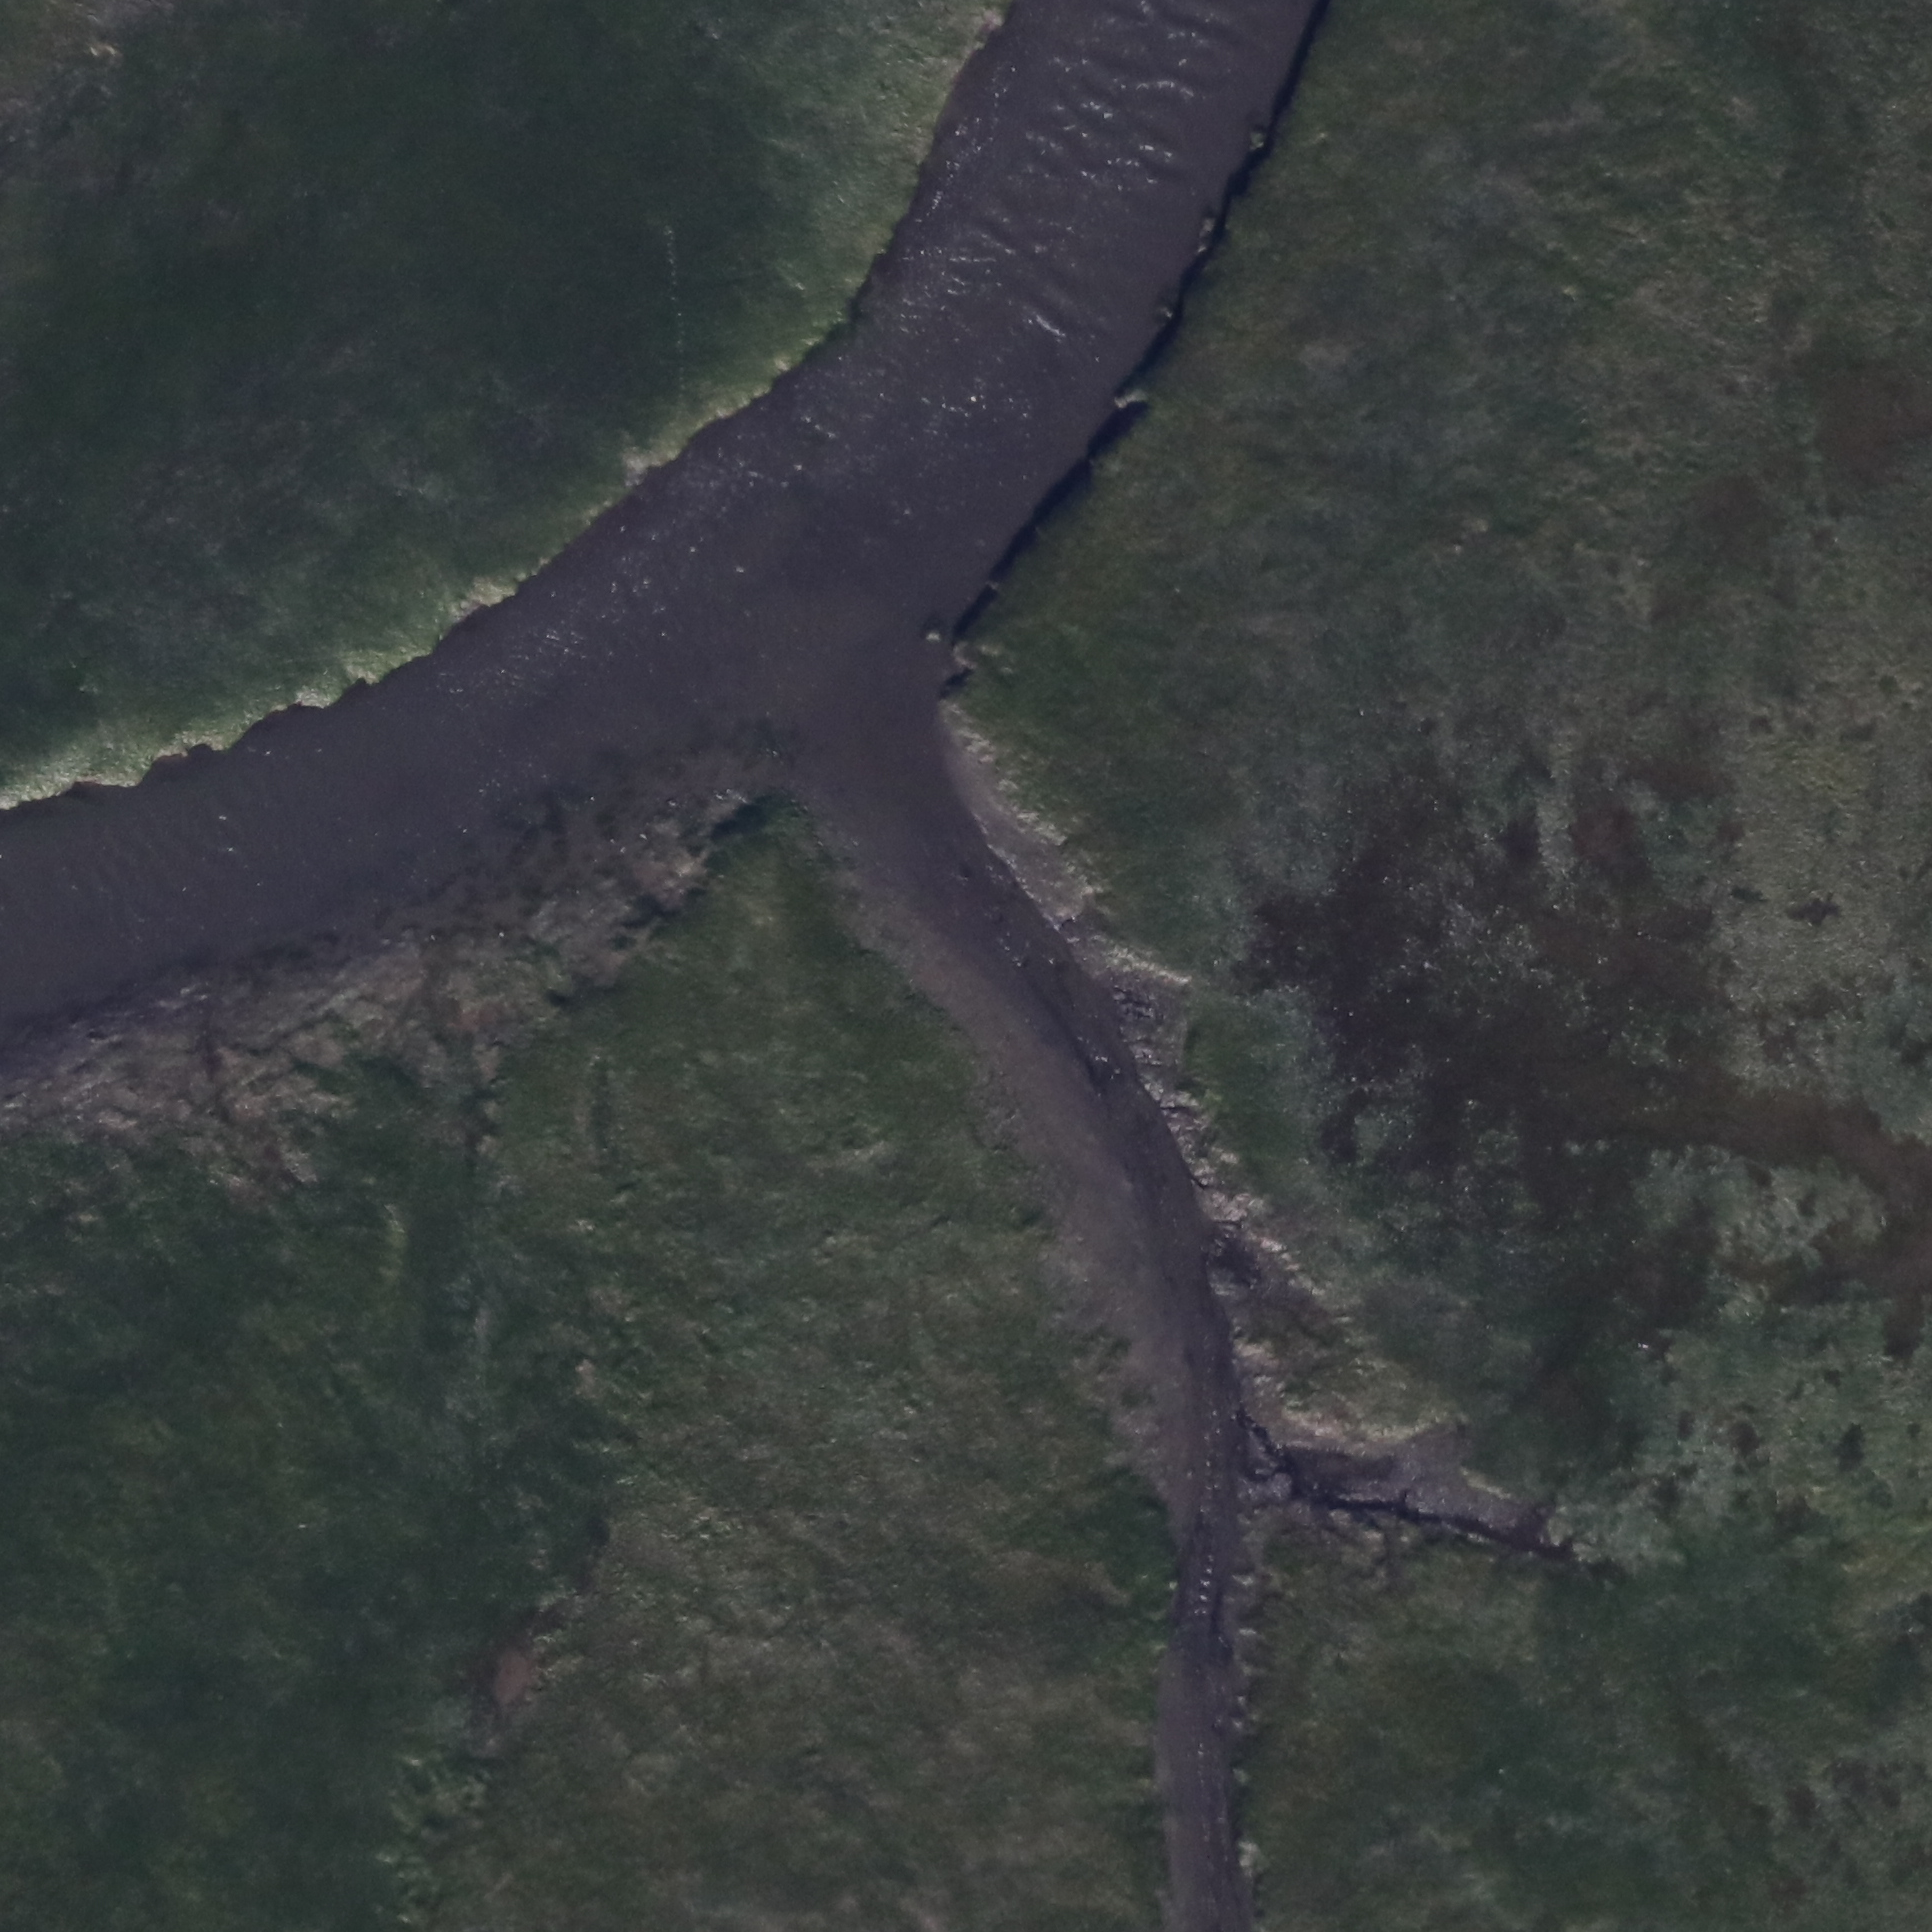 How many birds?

0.